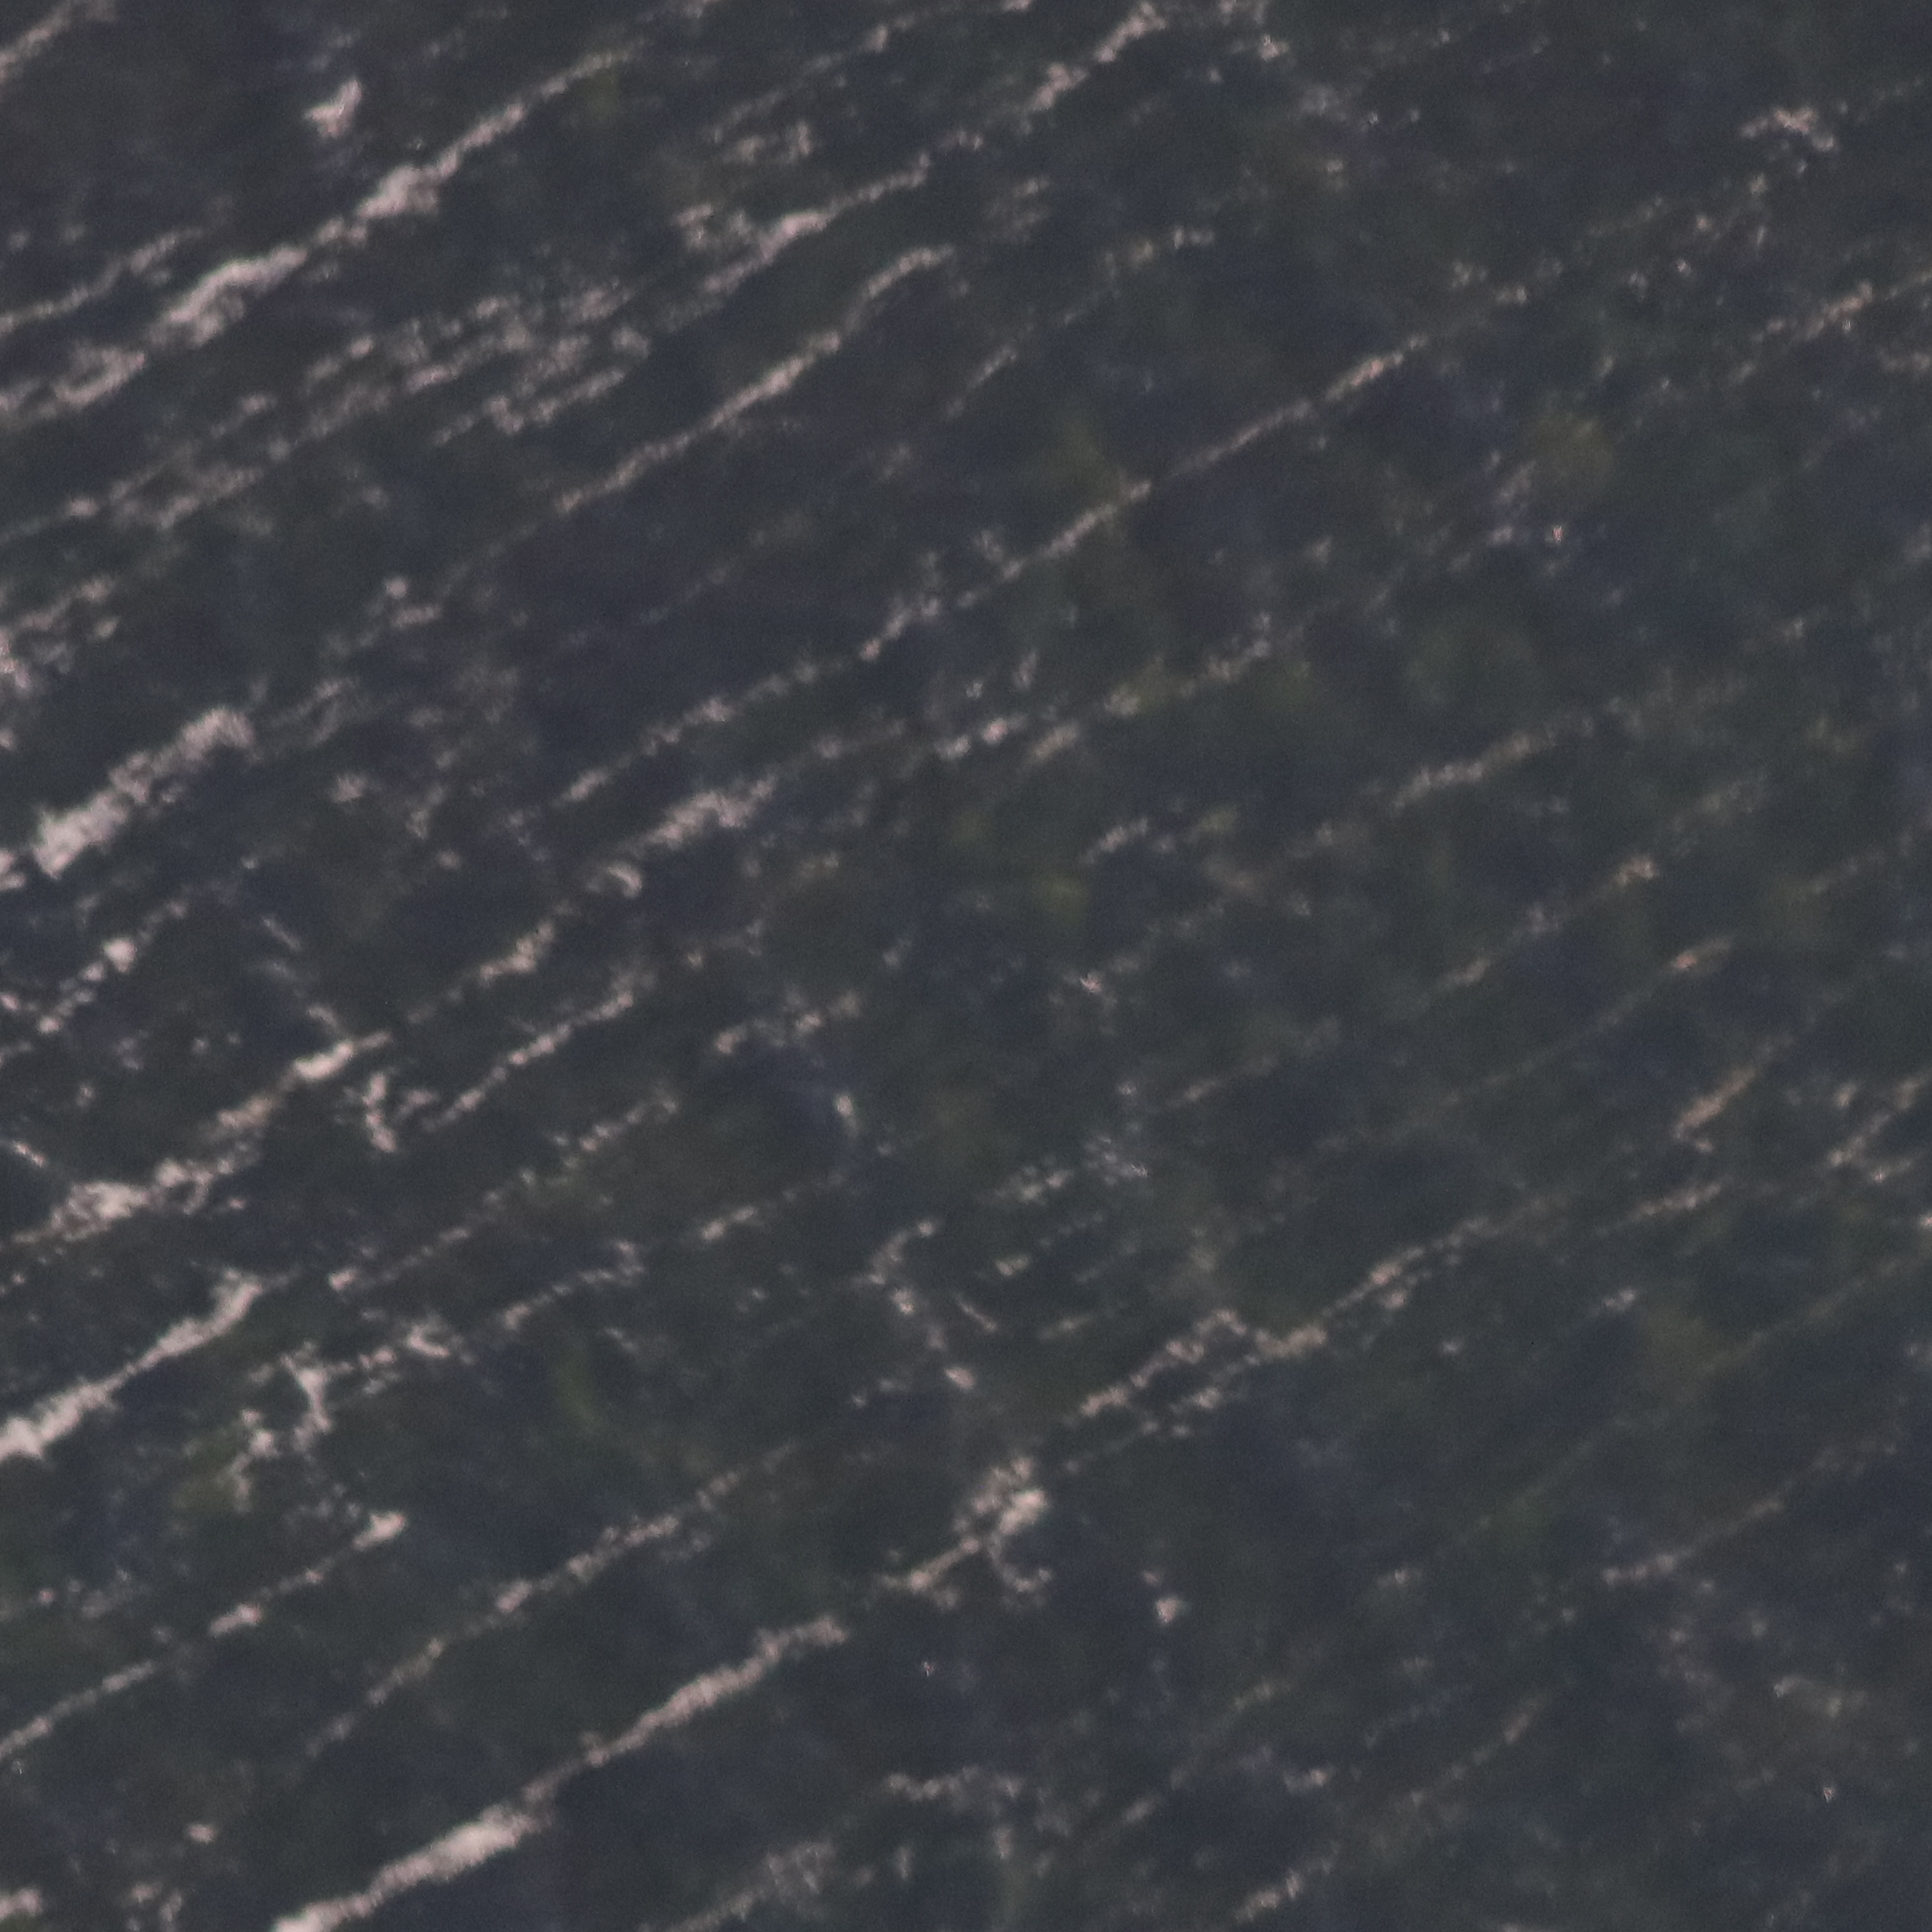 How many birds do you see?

0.